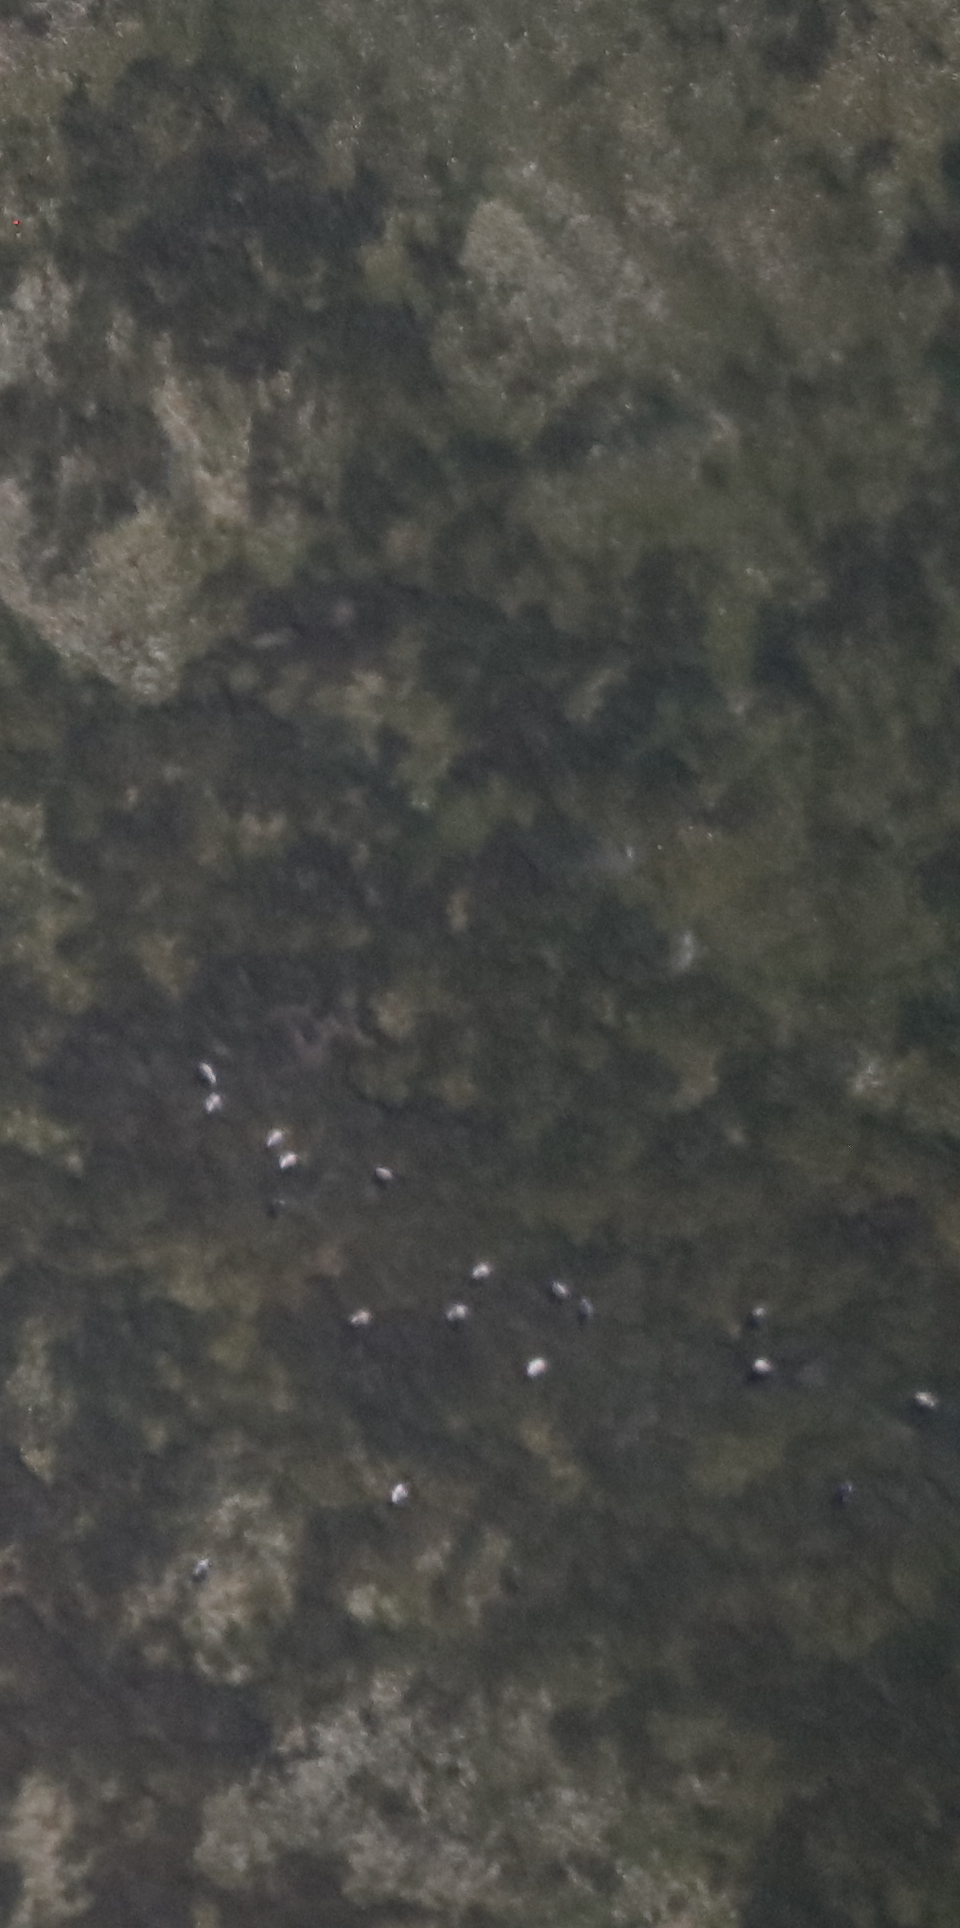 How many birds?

18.